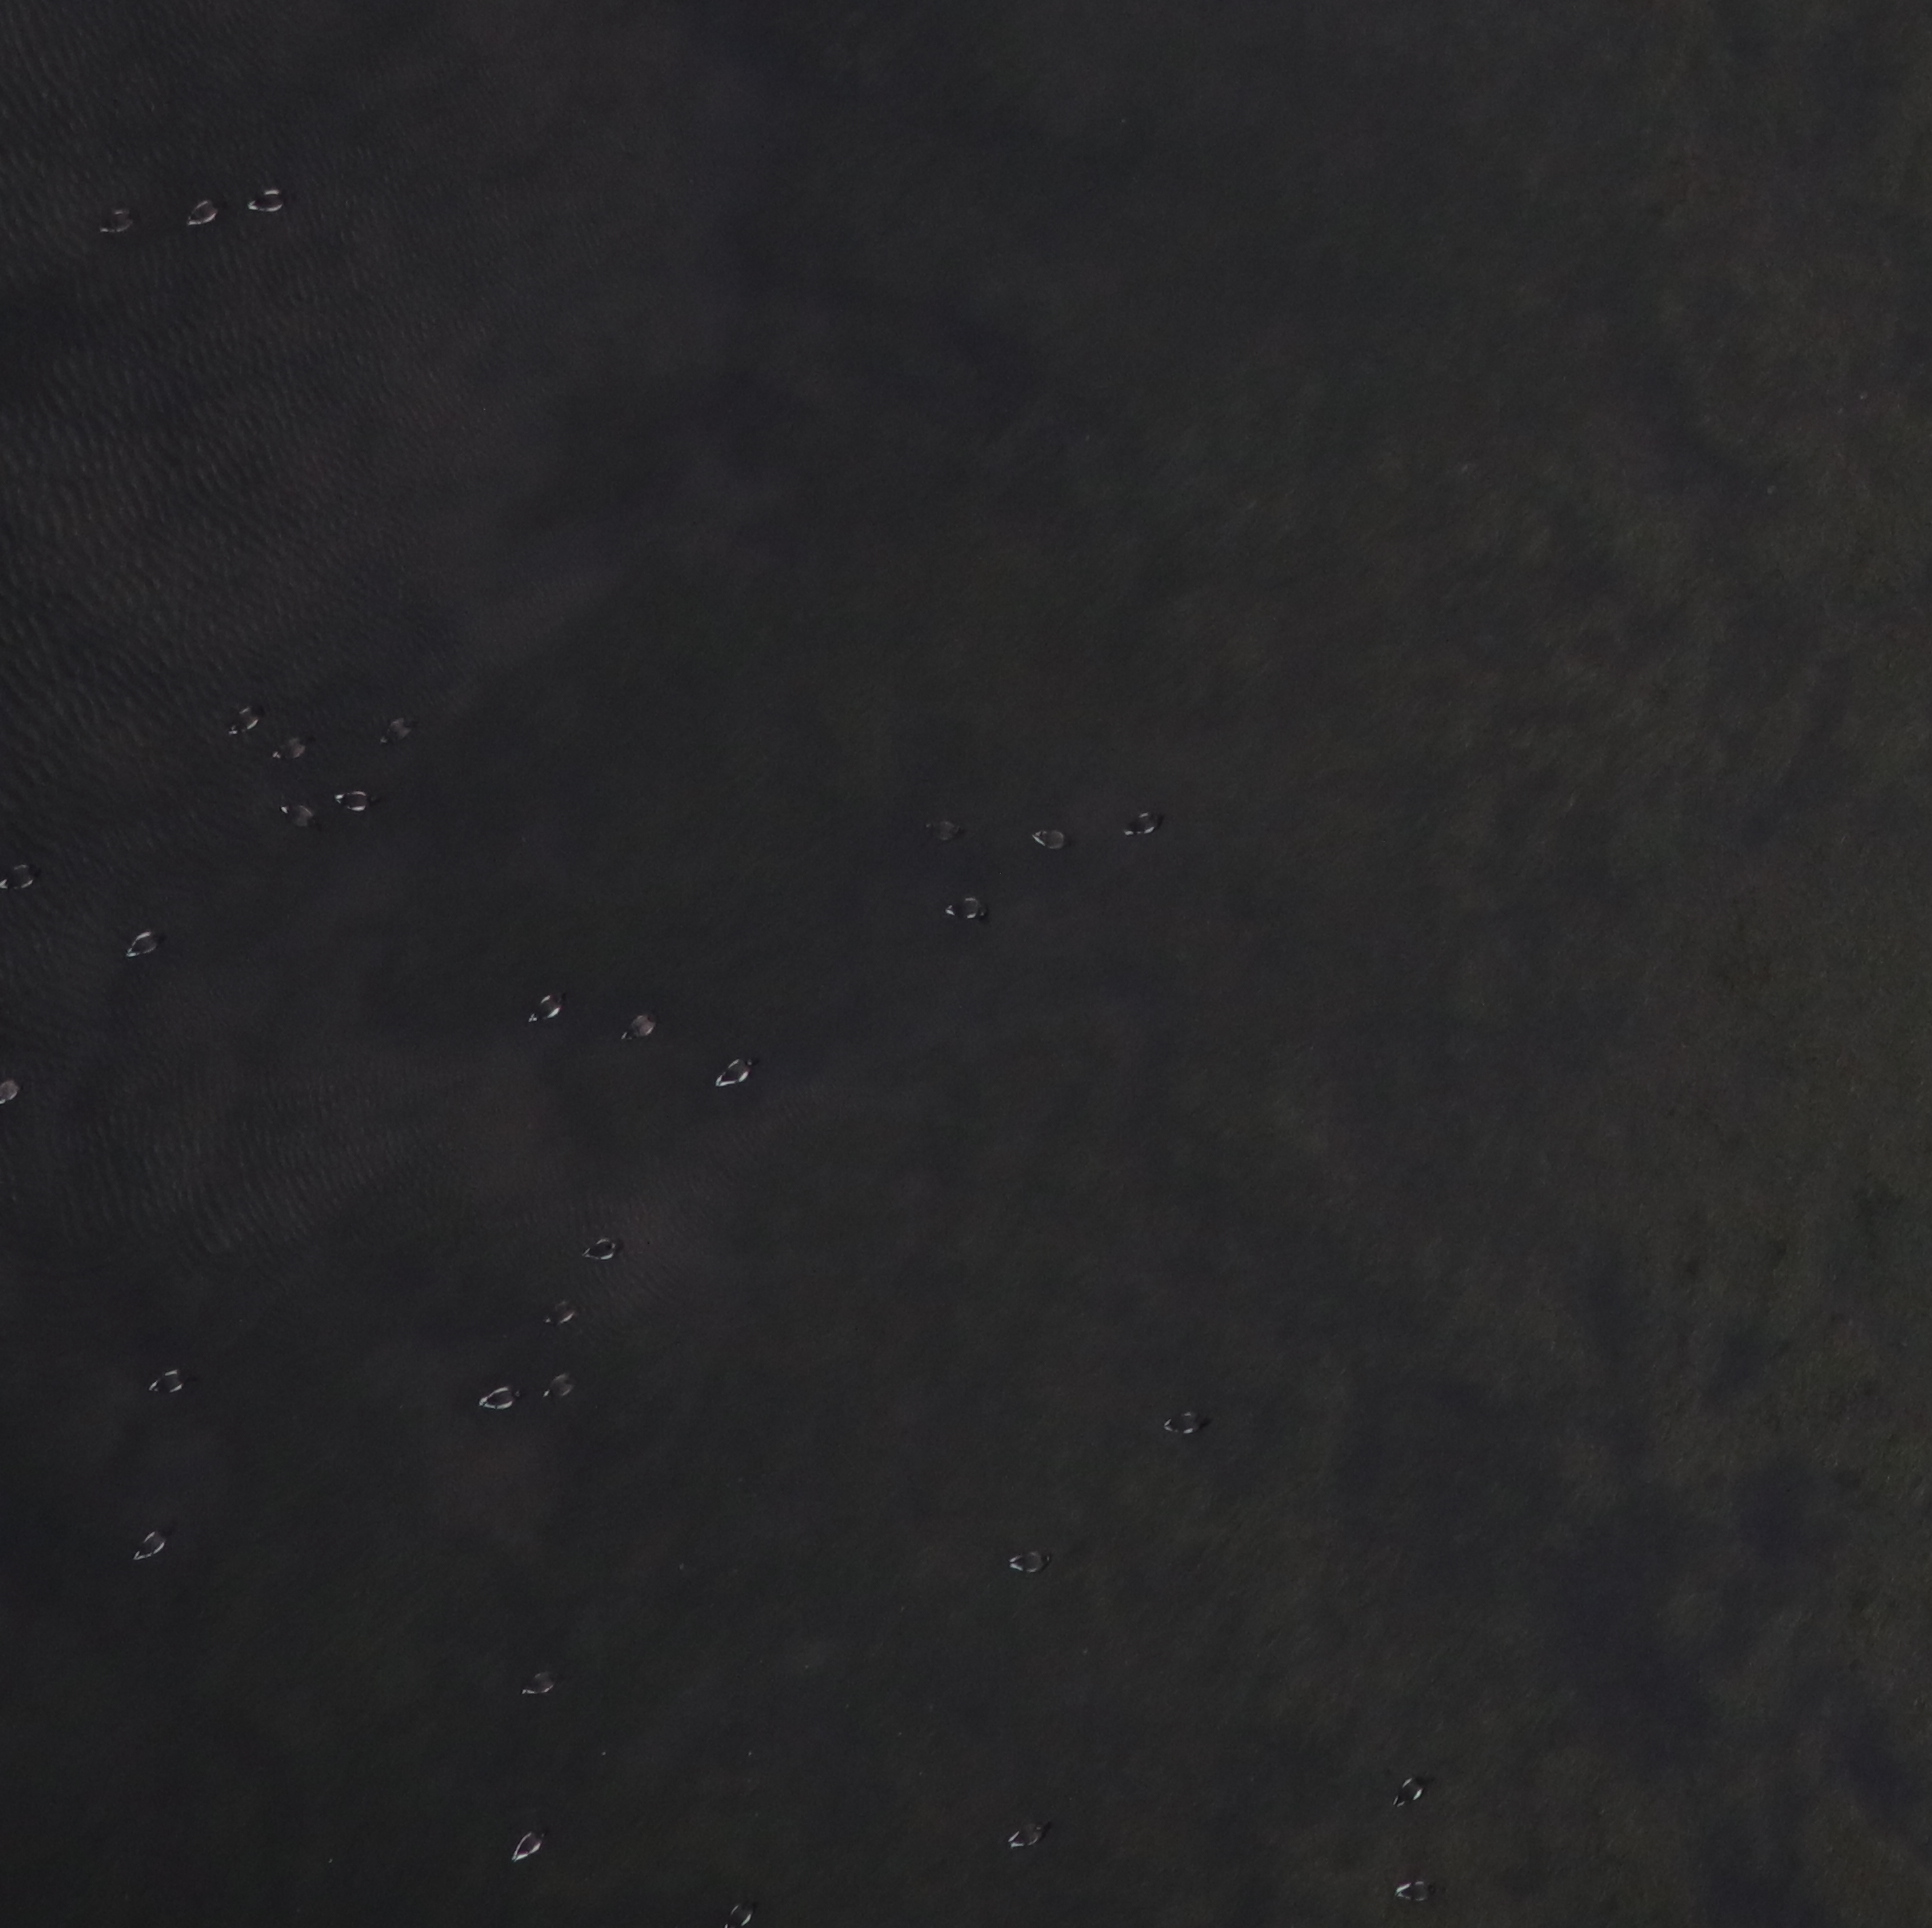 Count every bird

32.